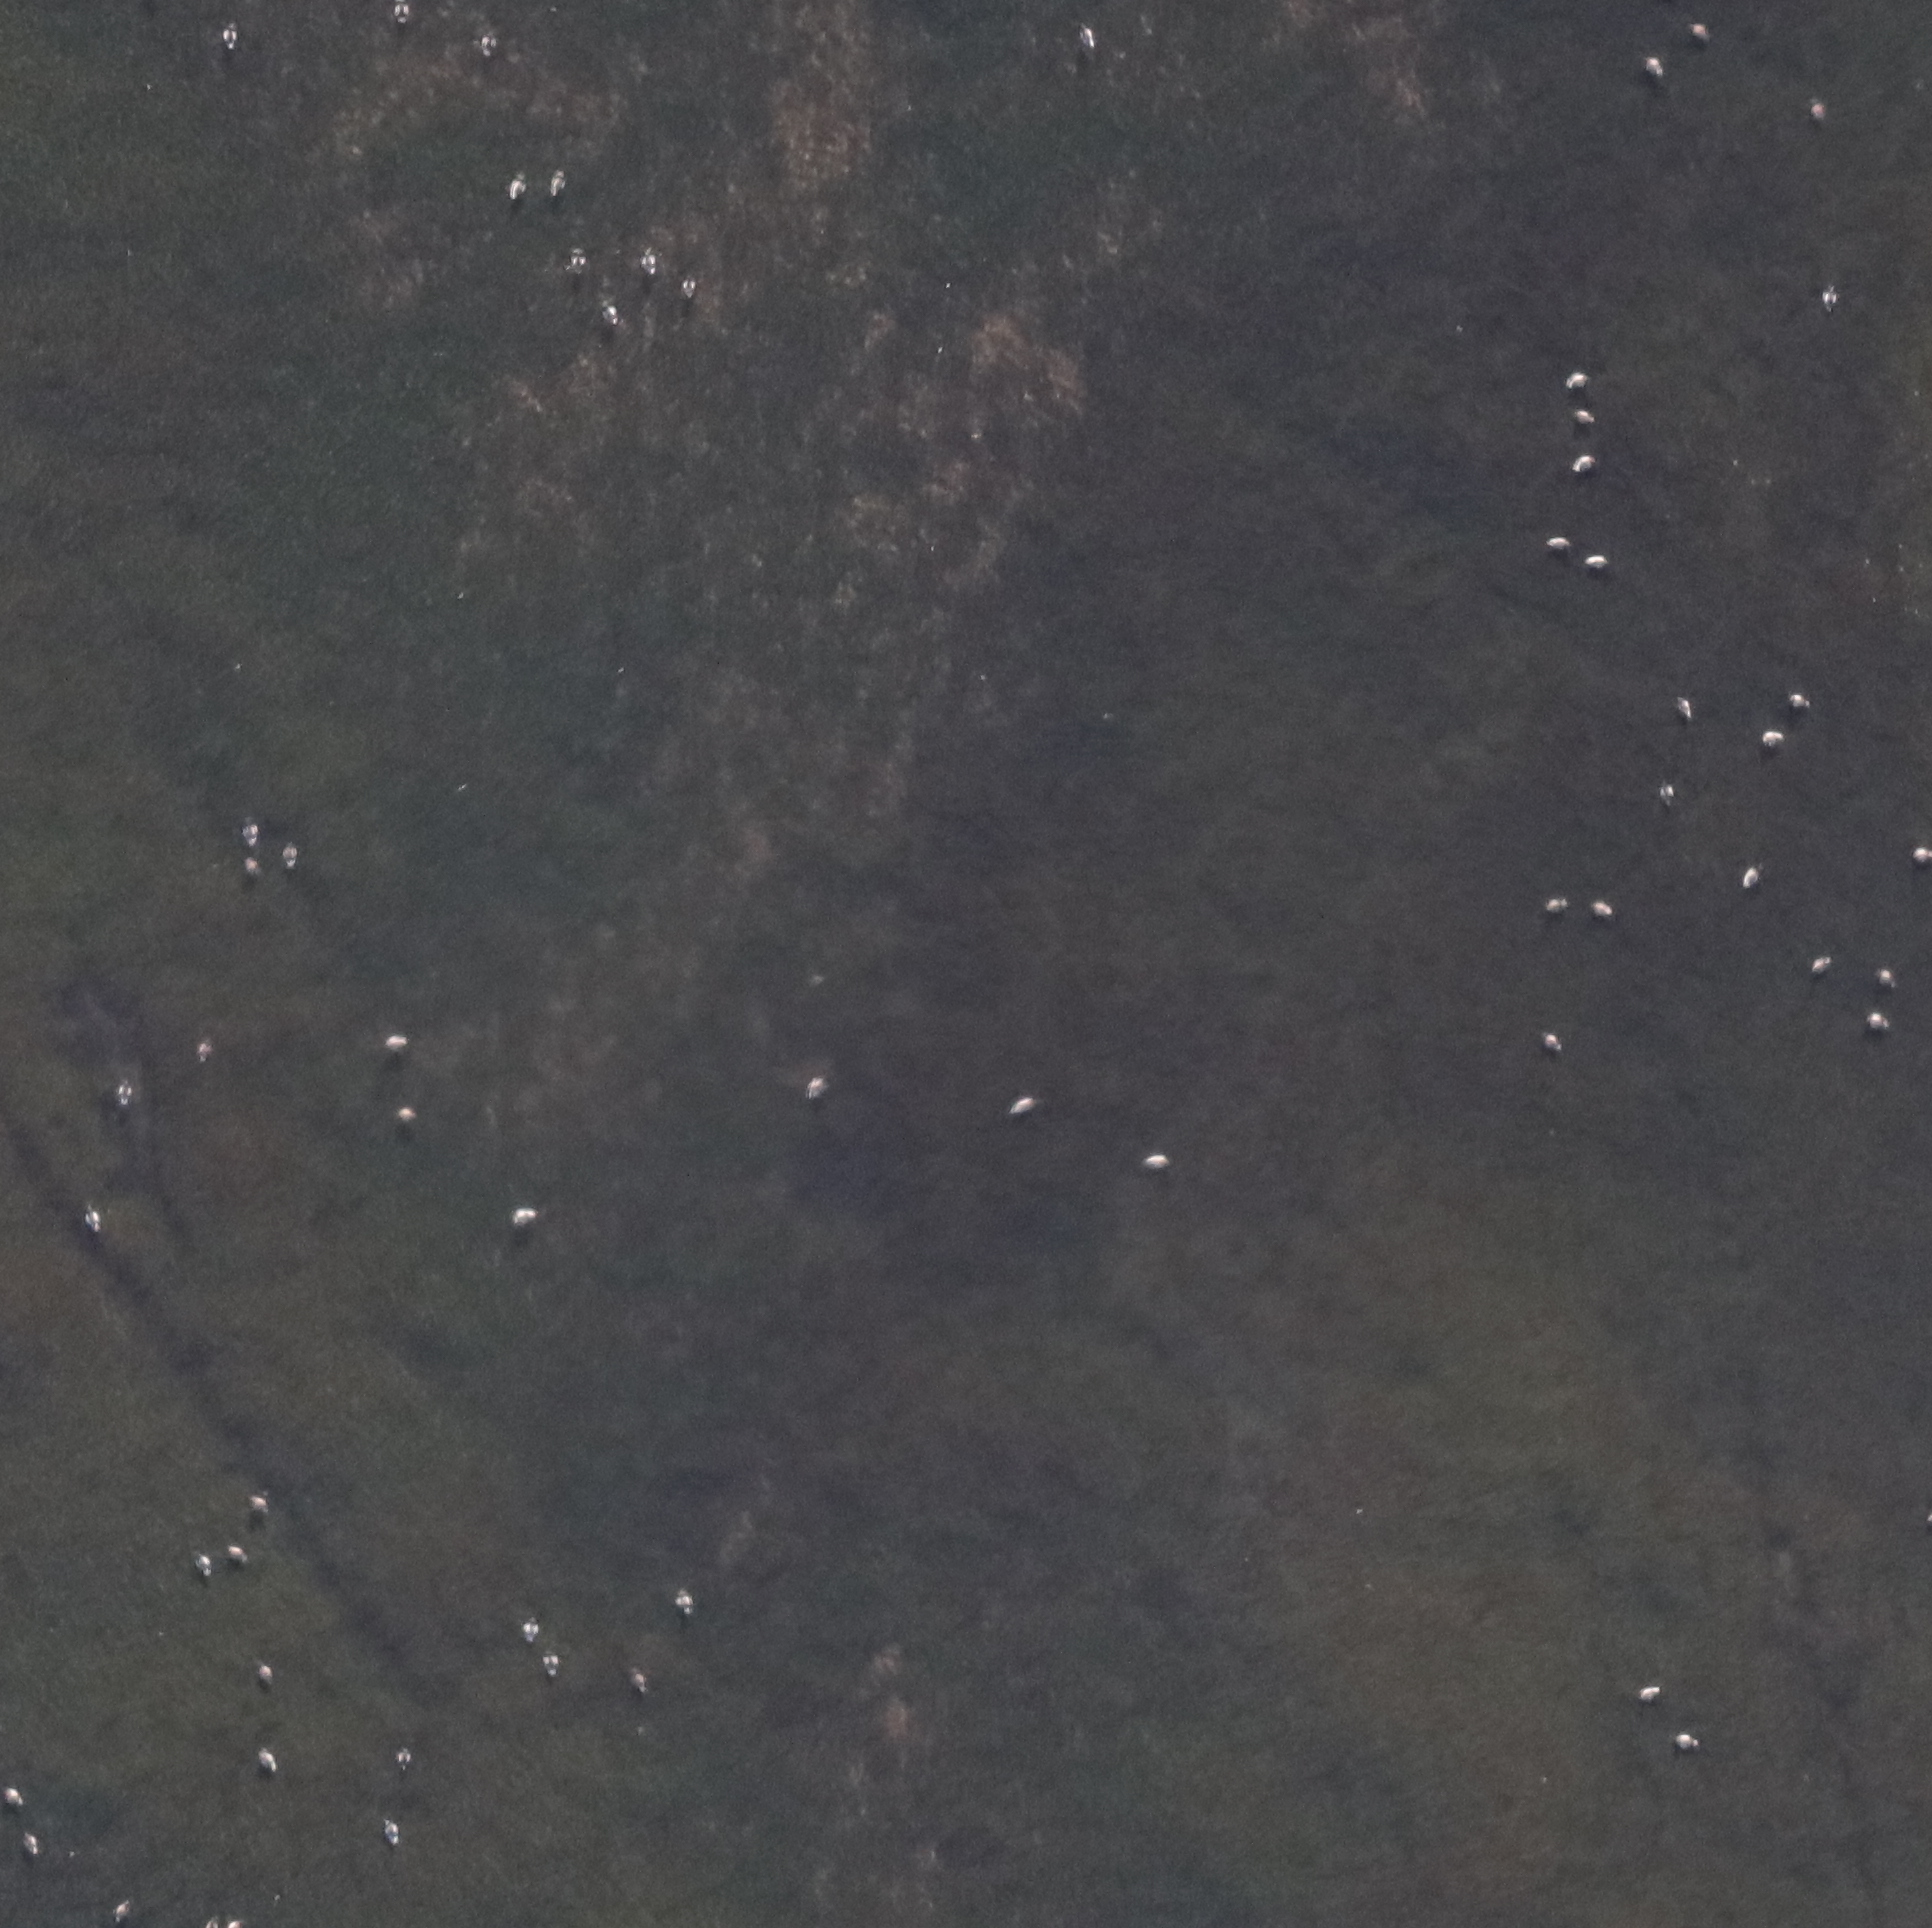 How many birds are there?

59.